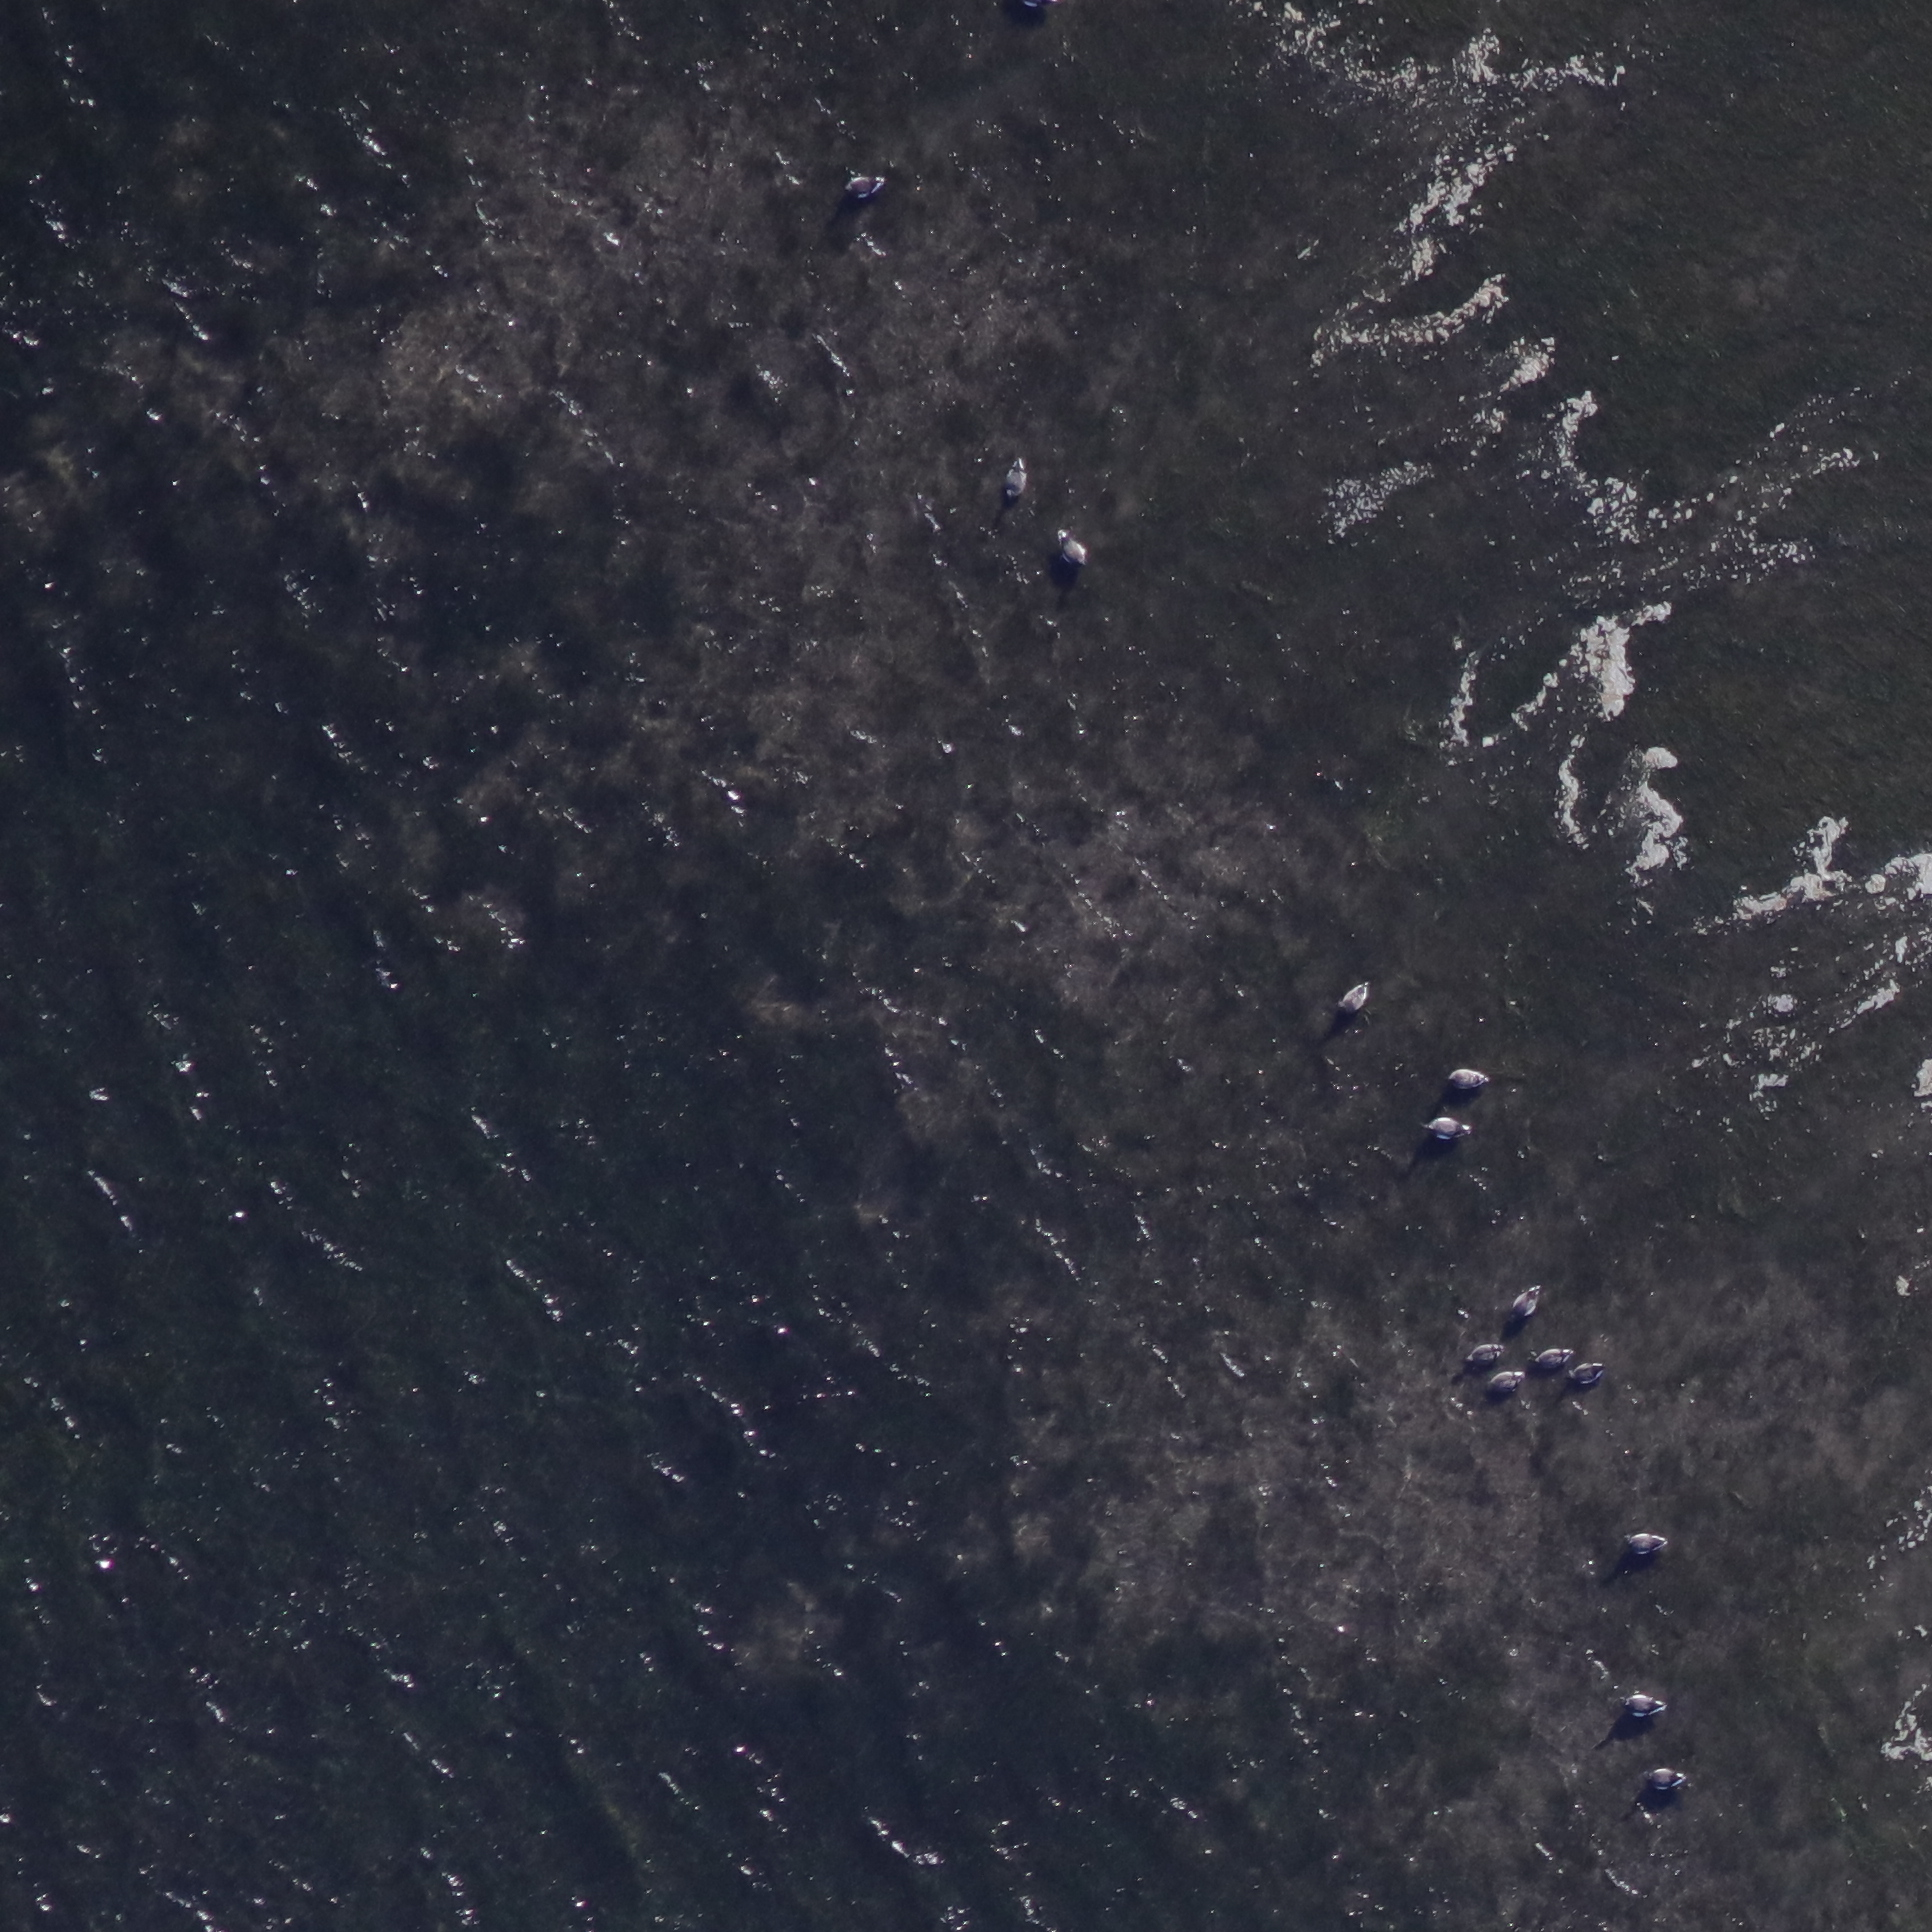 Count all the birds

14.